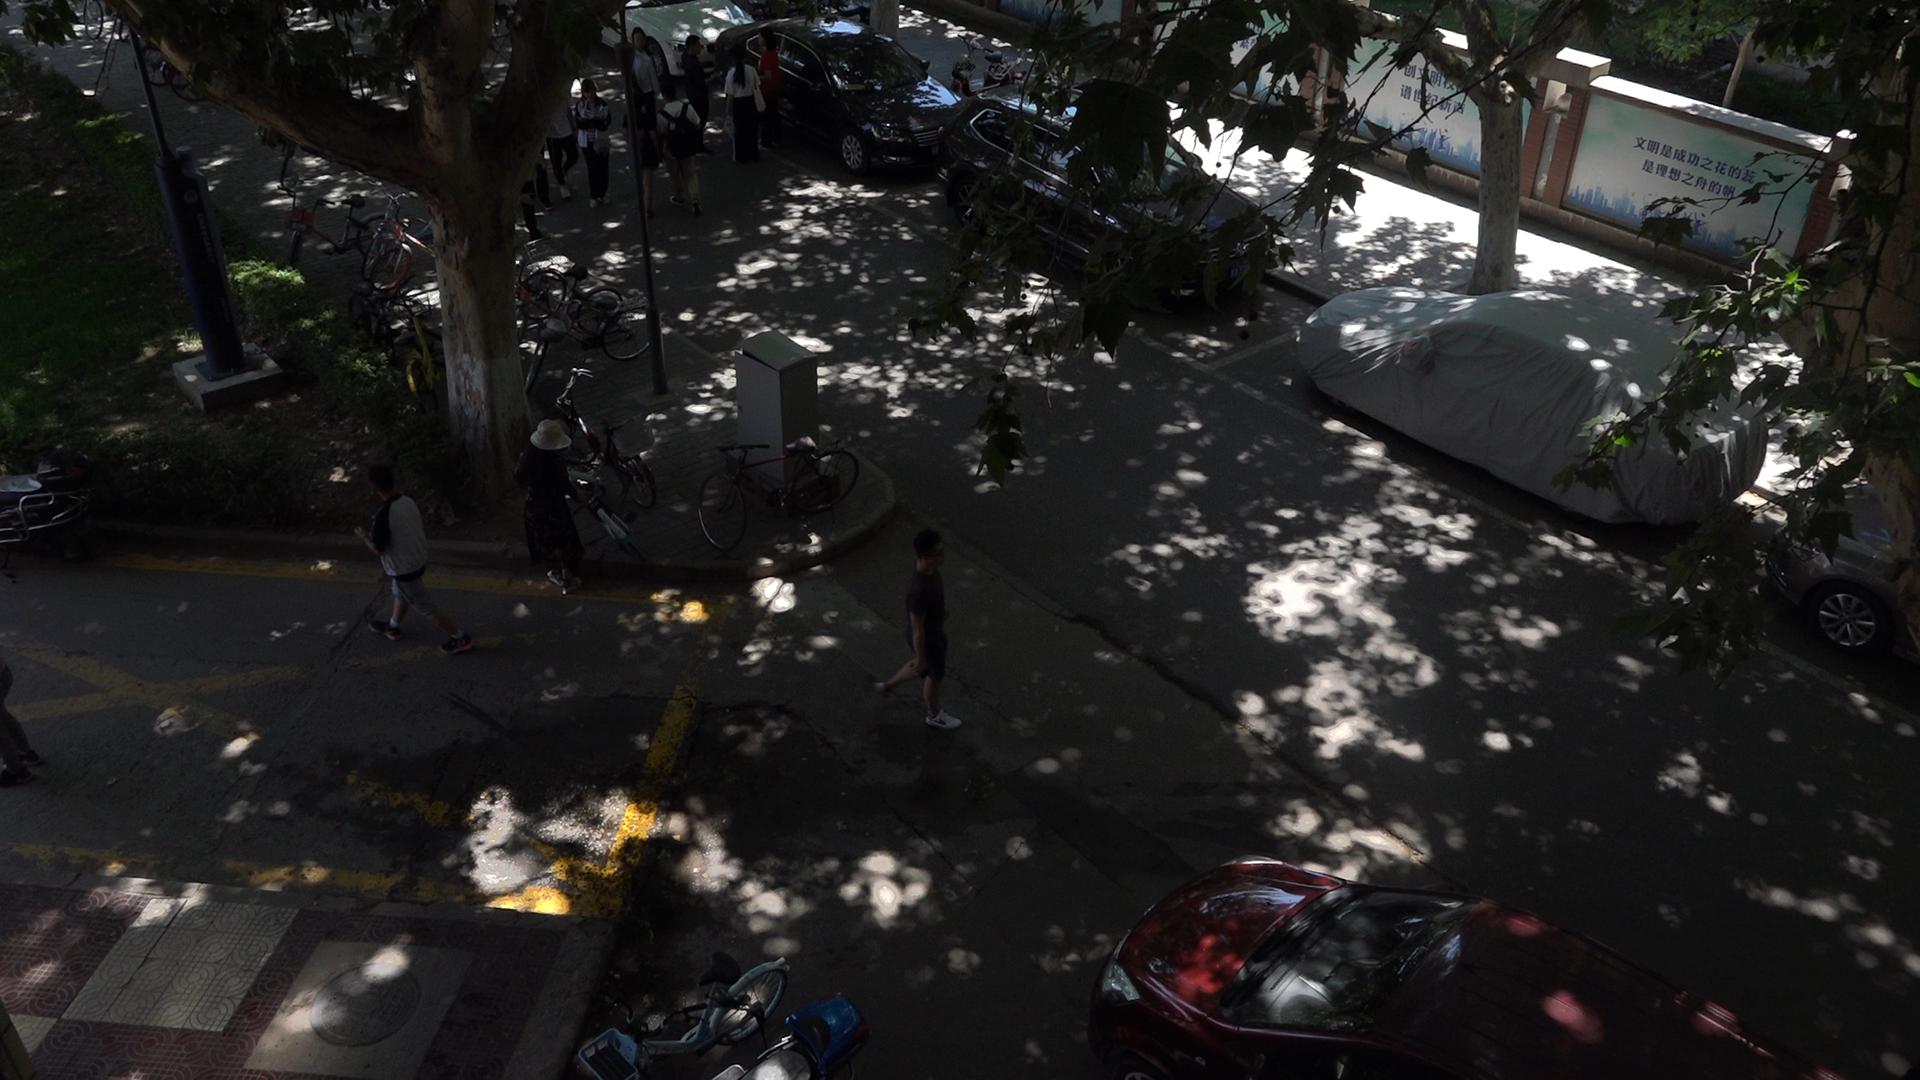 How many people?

10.